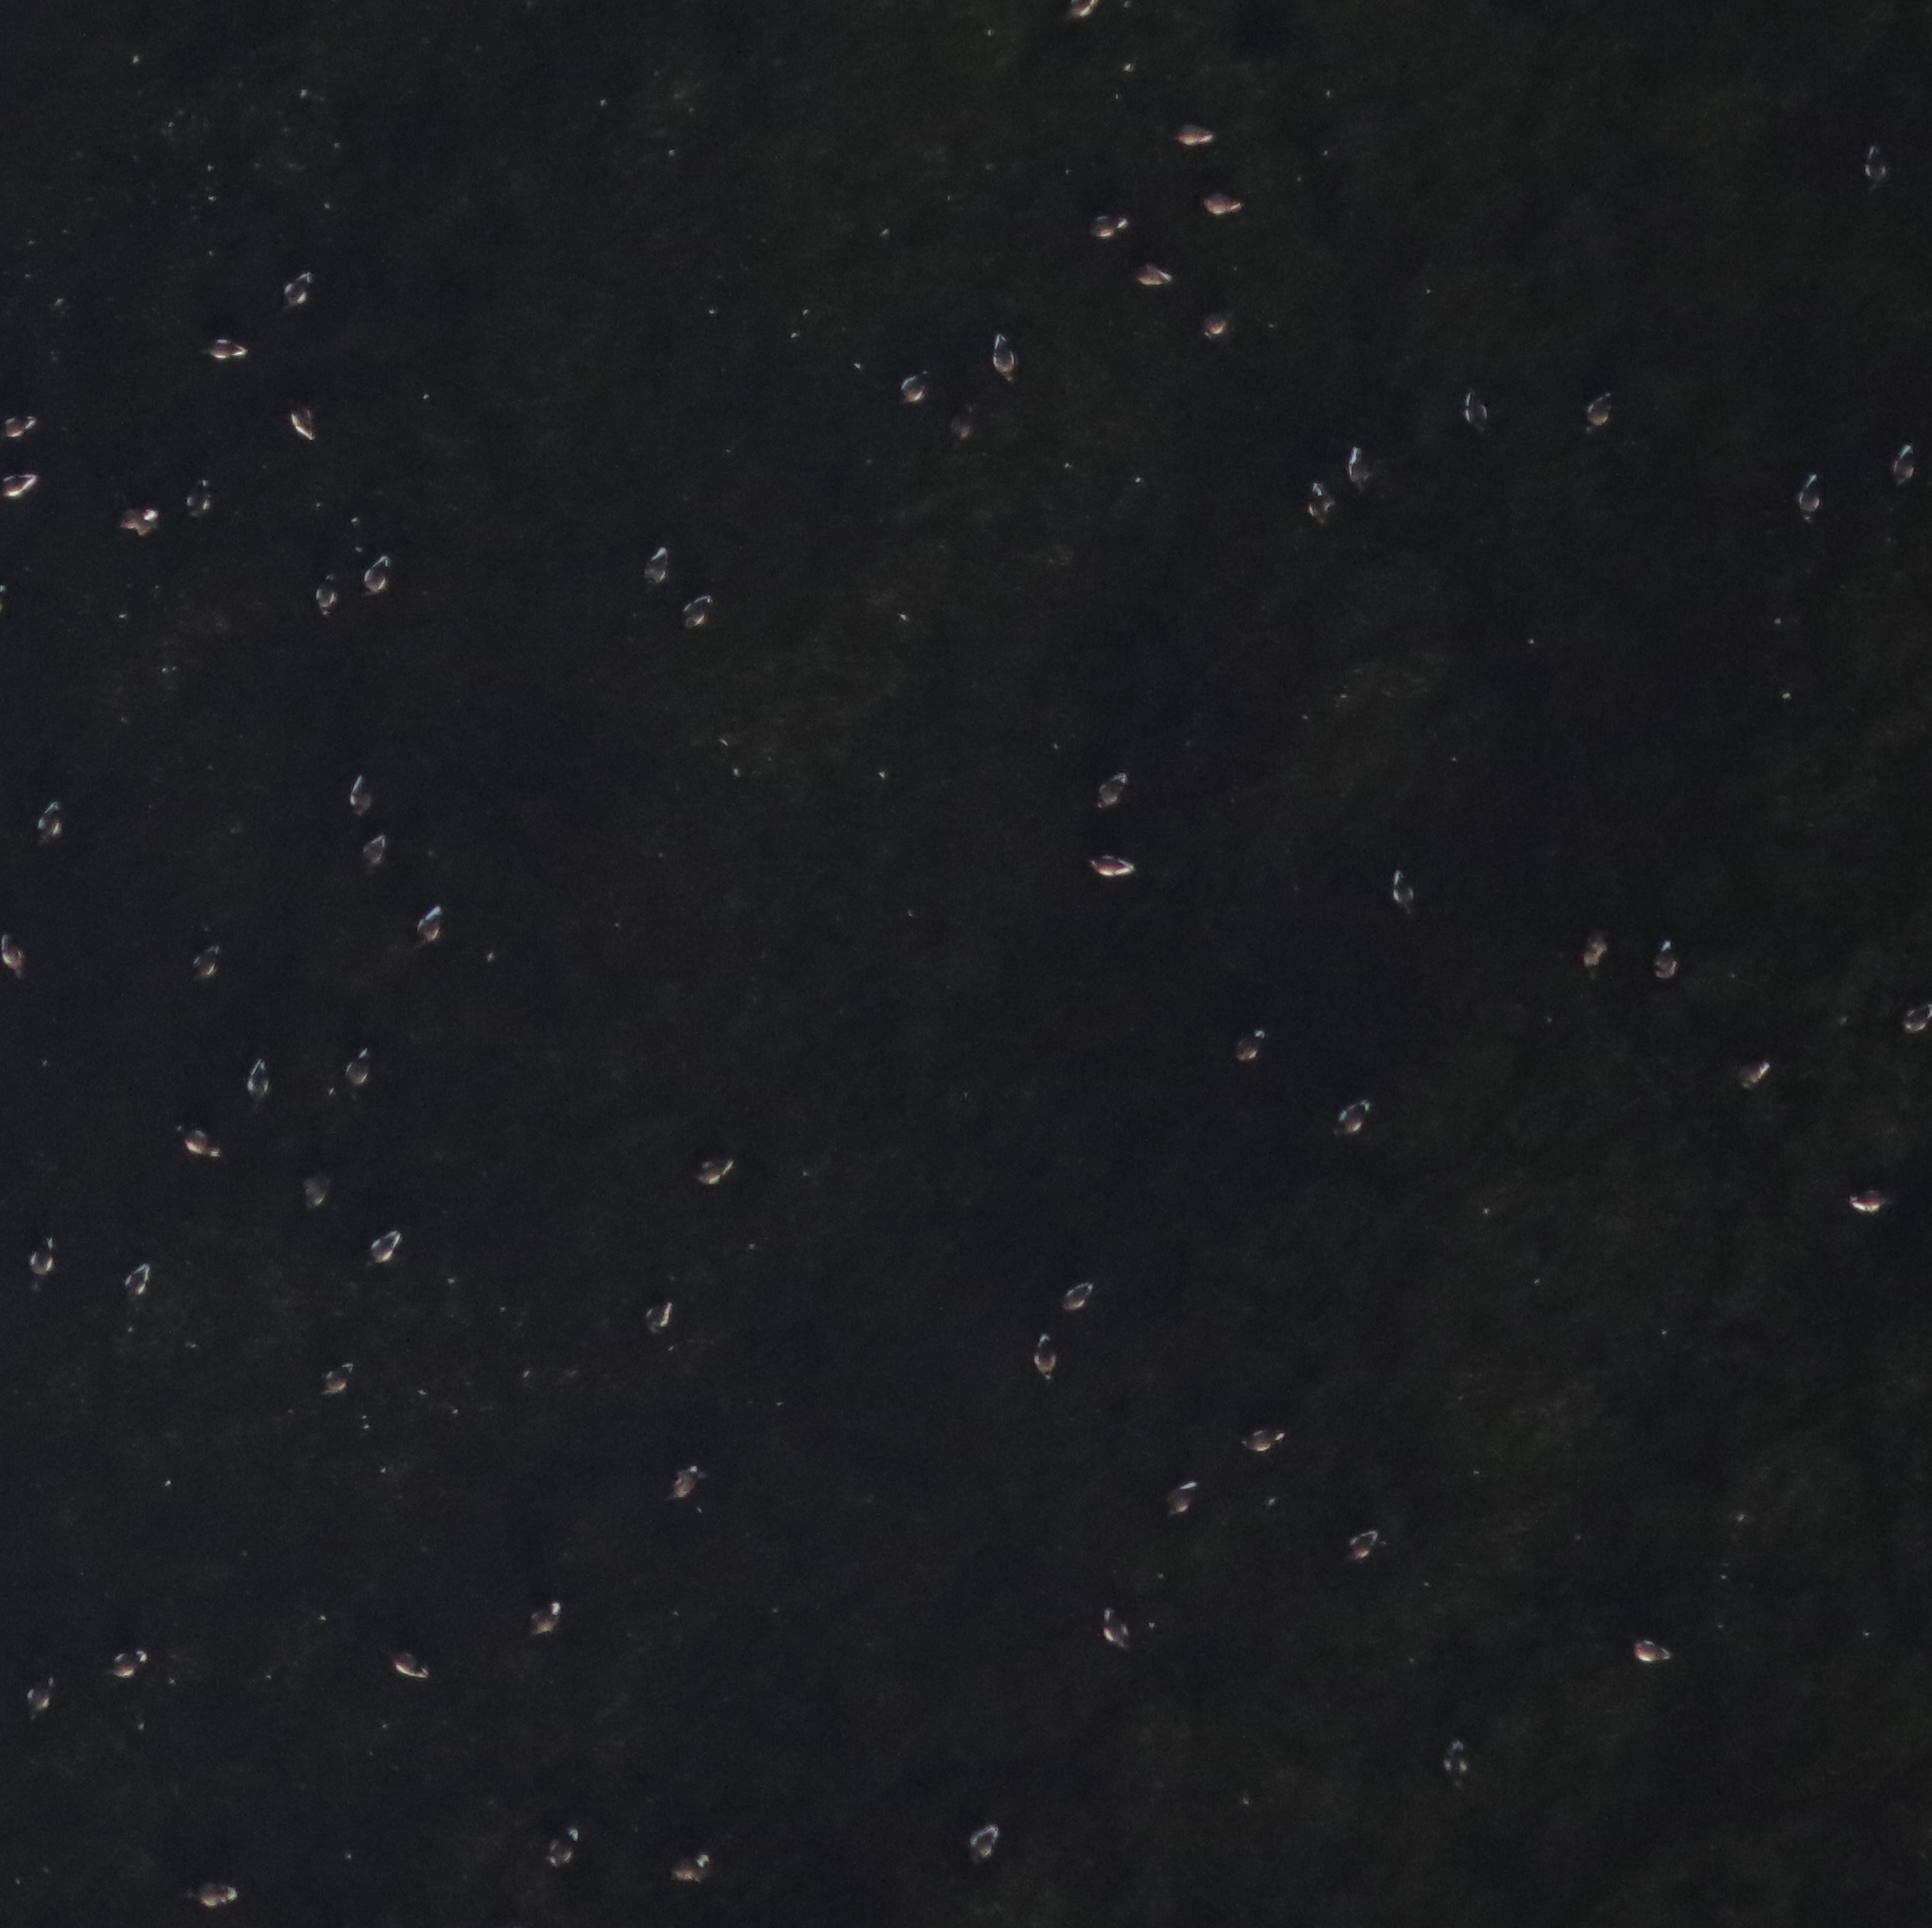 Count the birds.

67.